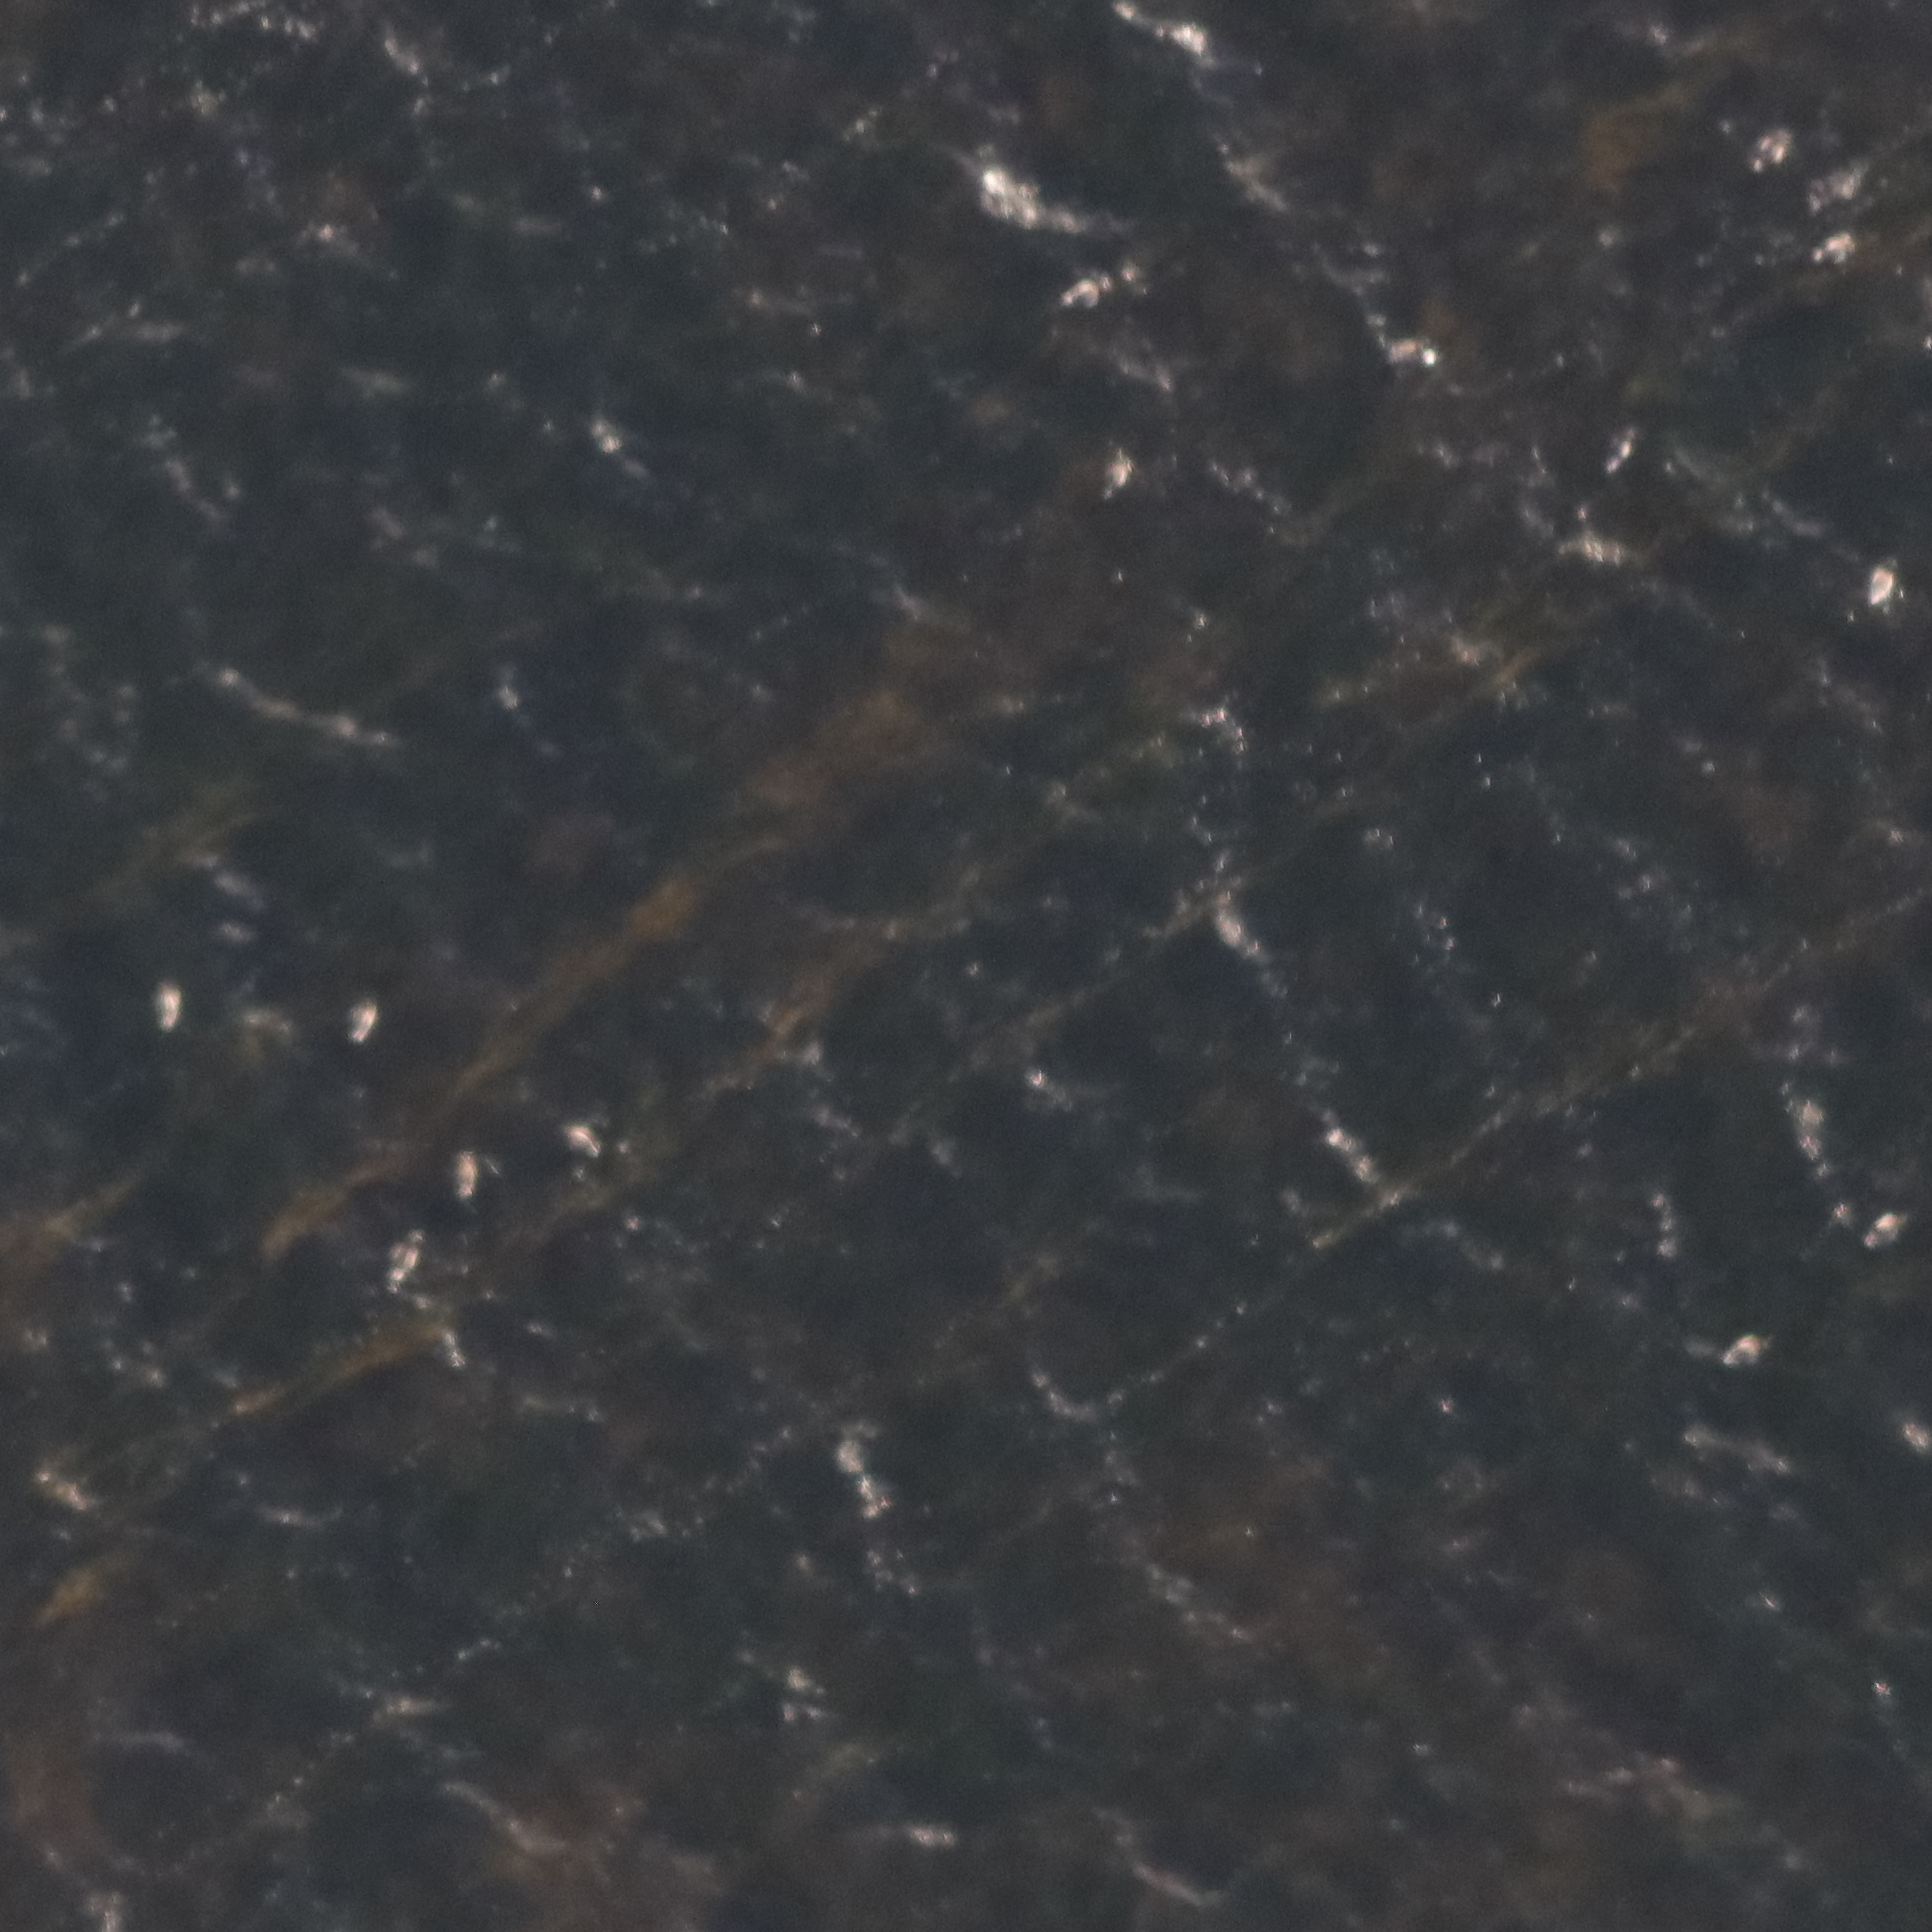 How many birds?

12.